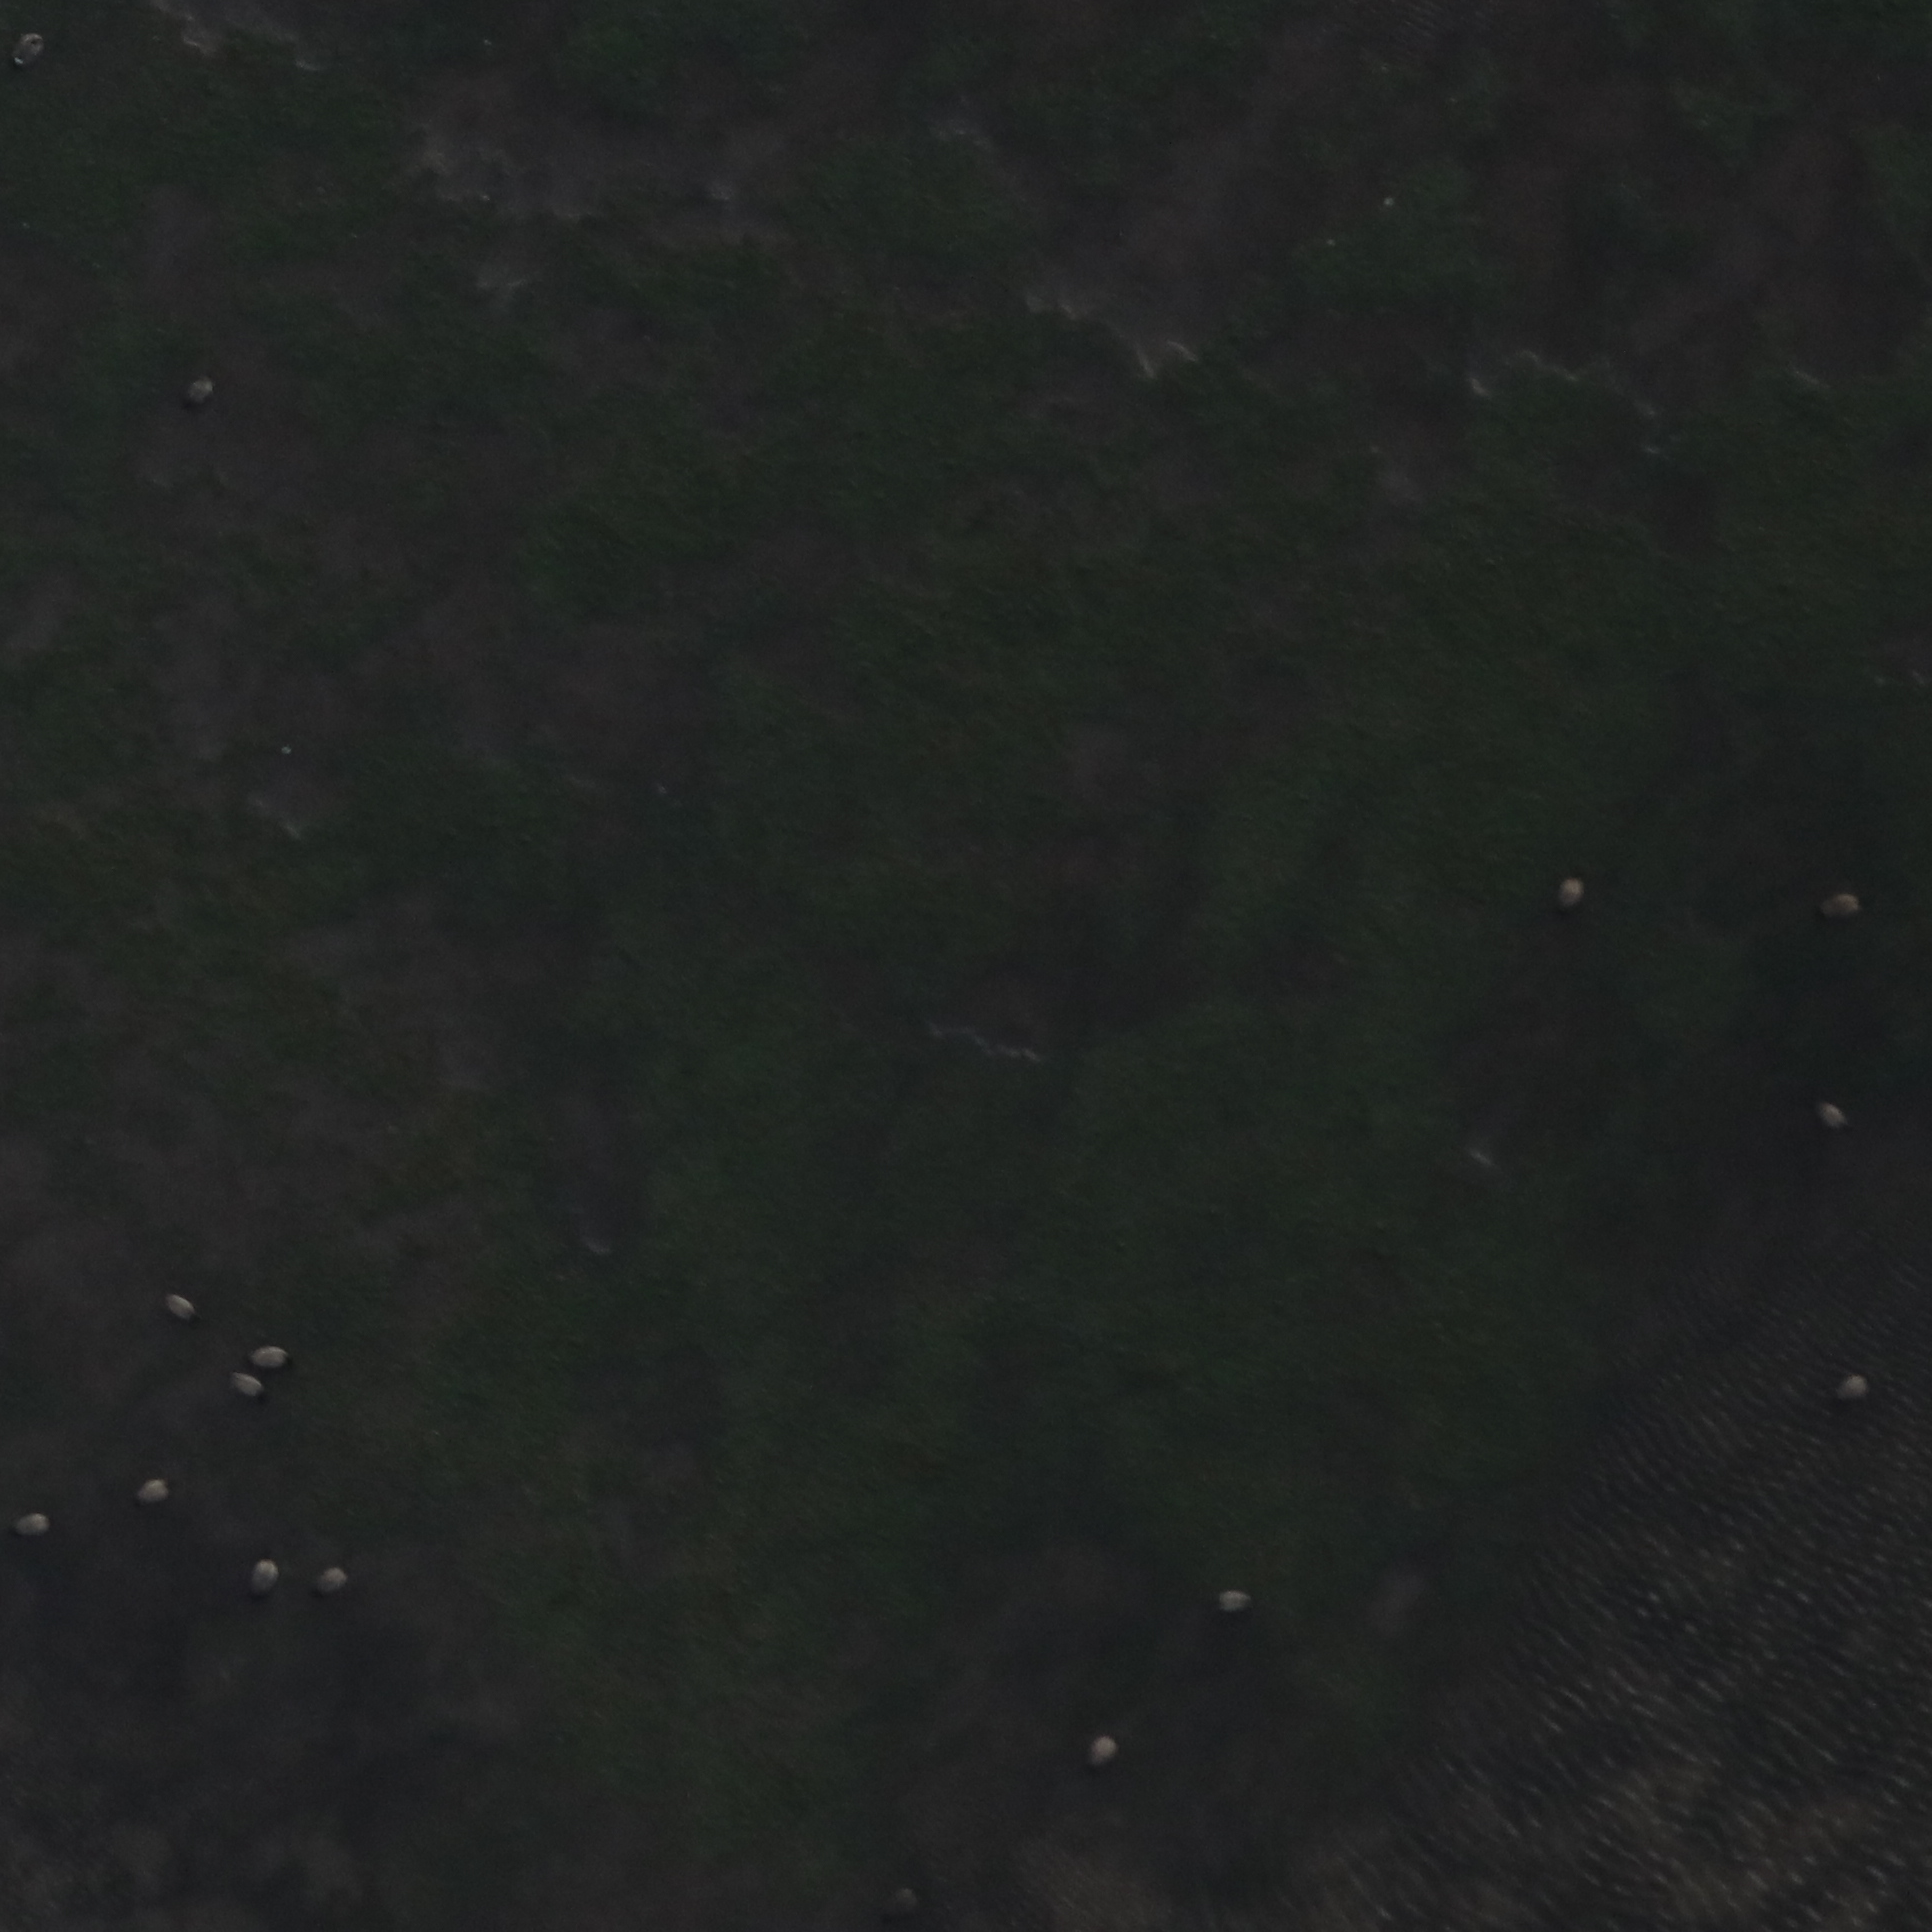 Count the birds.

16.